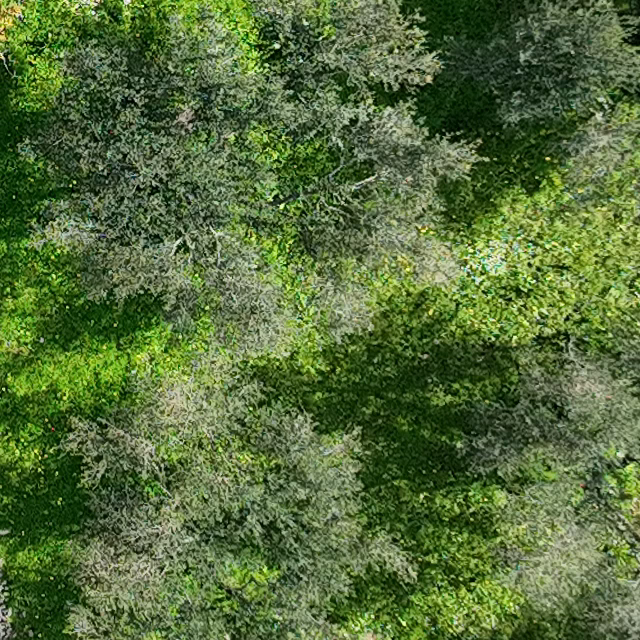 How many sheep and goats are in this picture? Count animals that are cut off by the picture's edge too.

0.